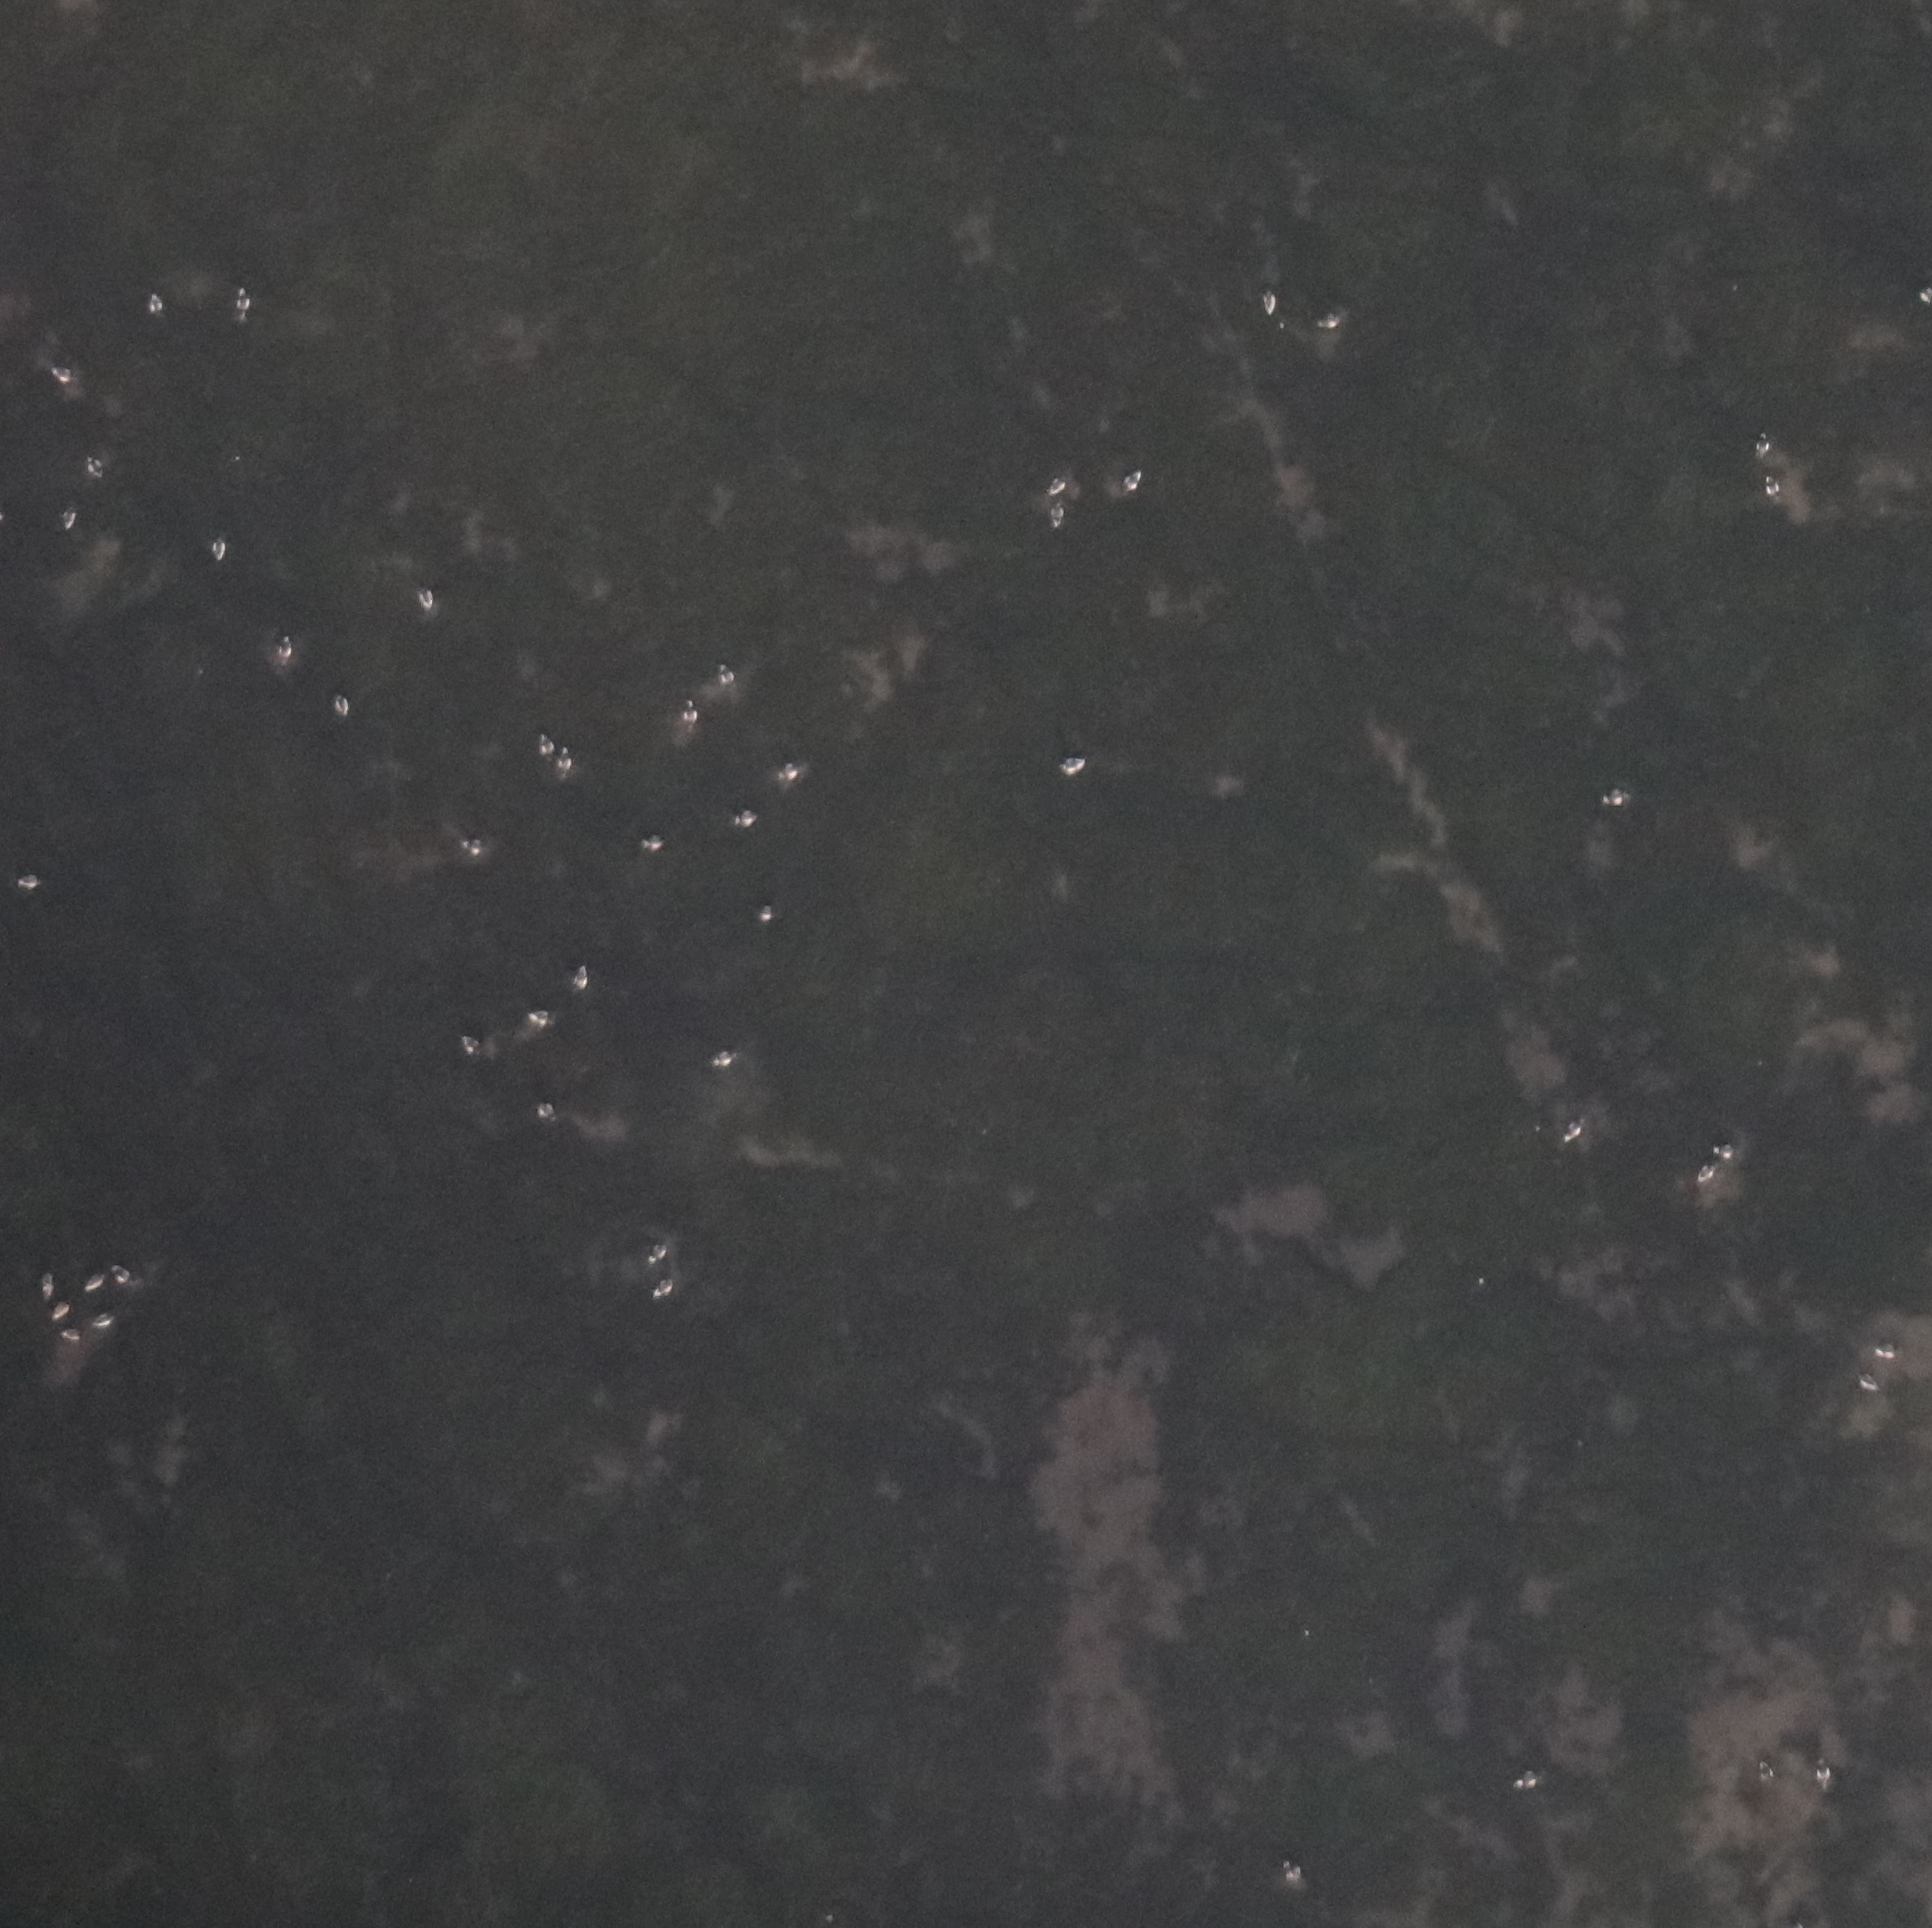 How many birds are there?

51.